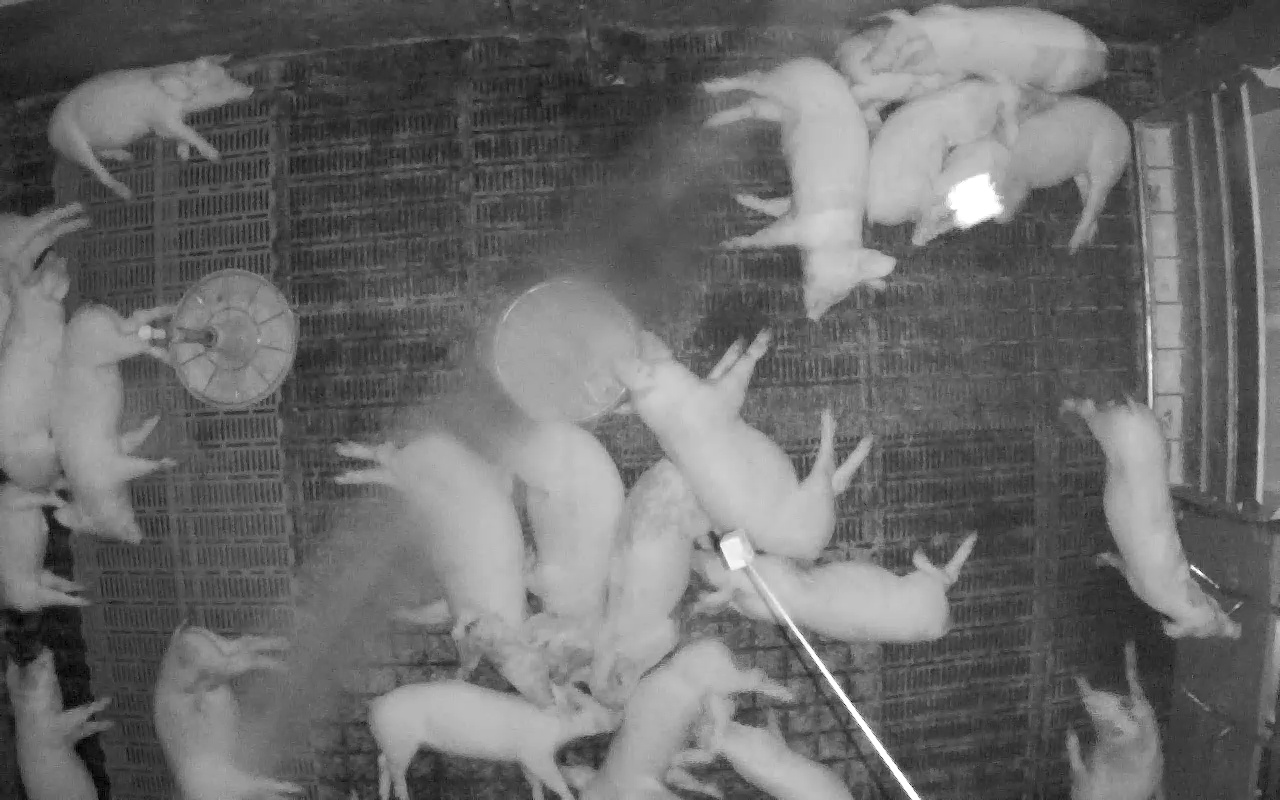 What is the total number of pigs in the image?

22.